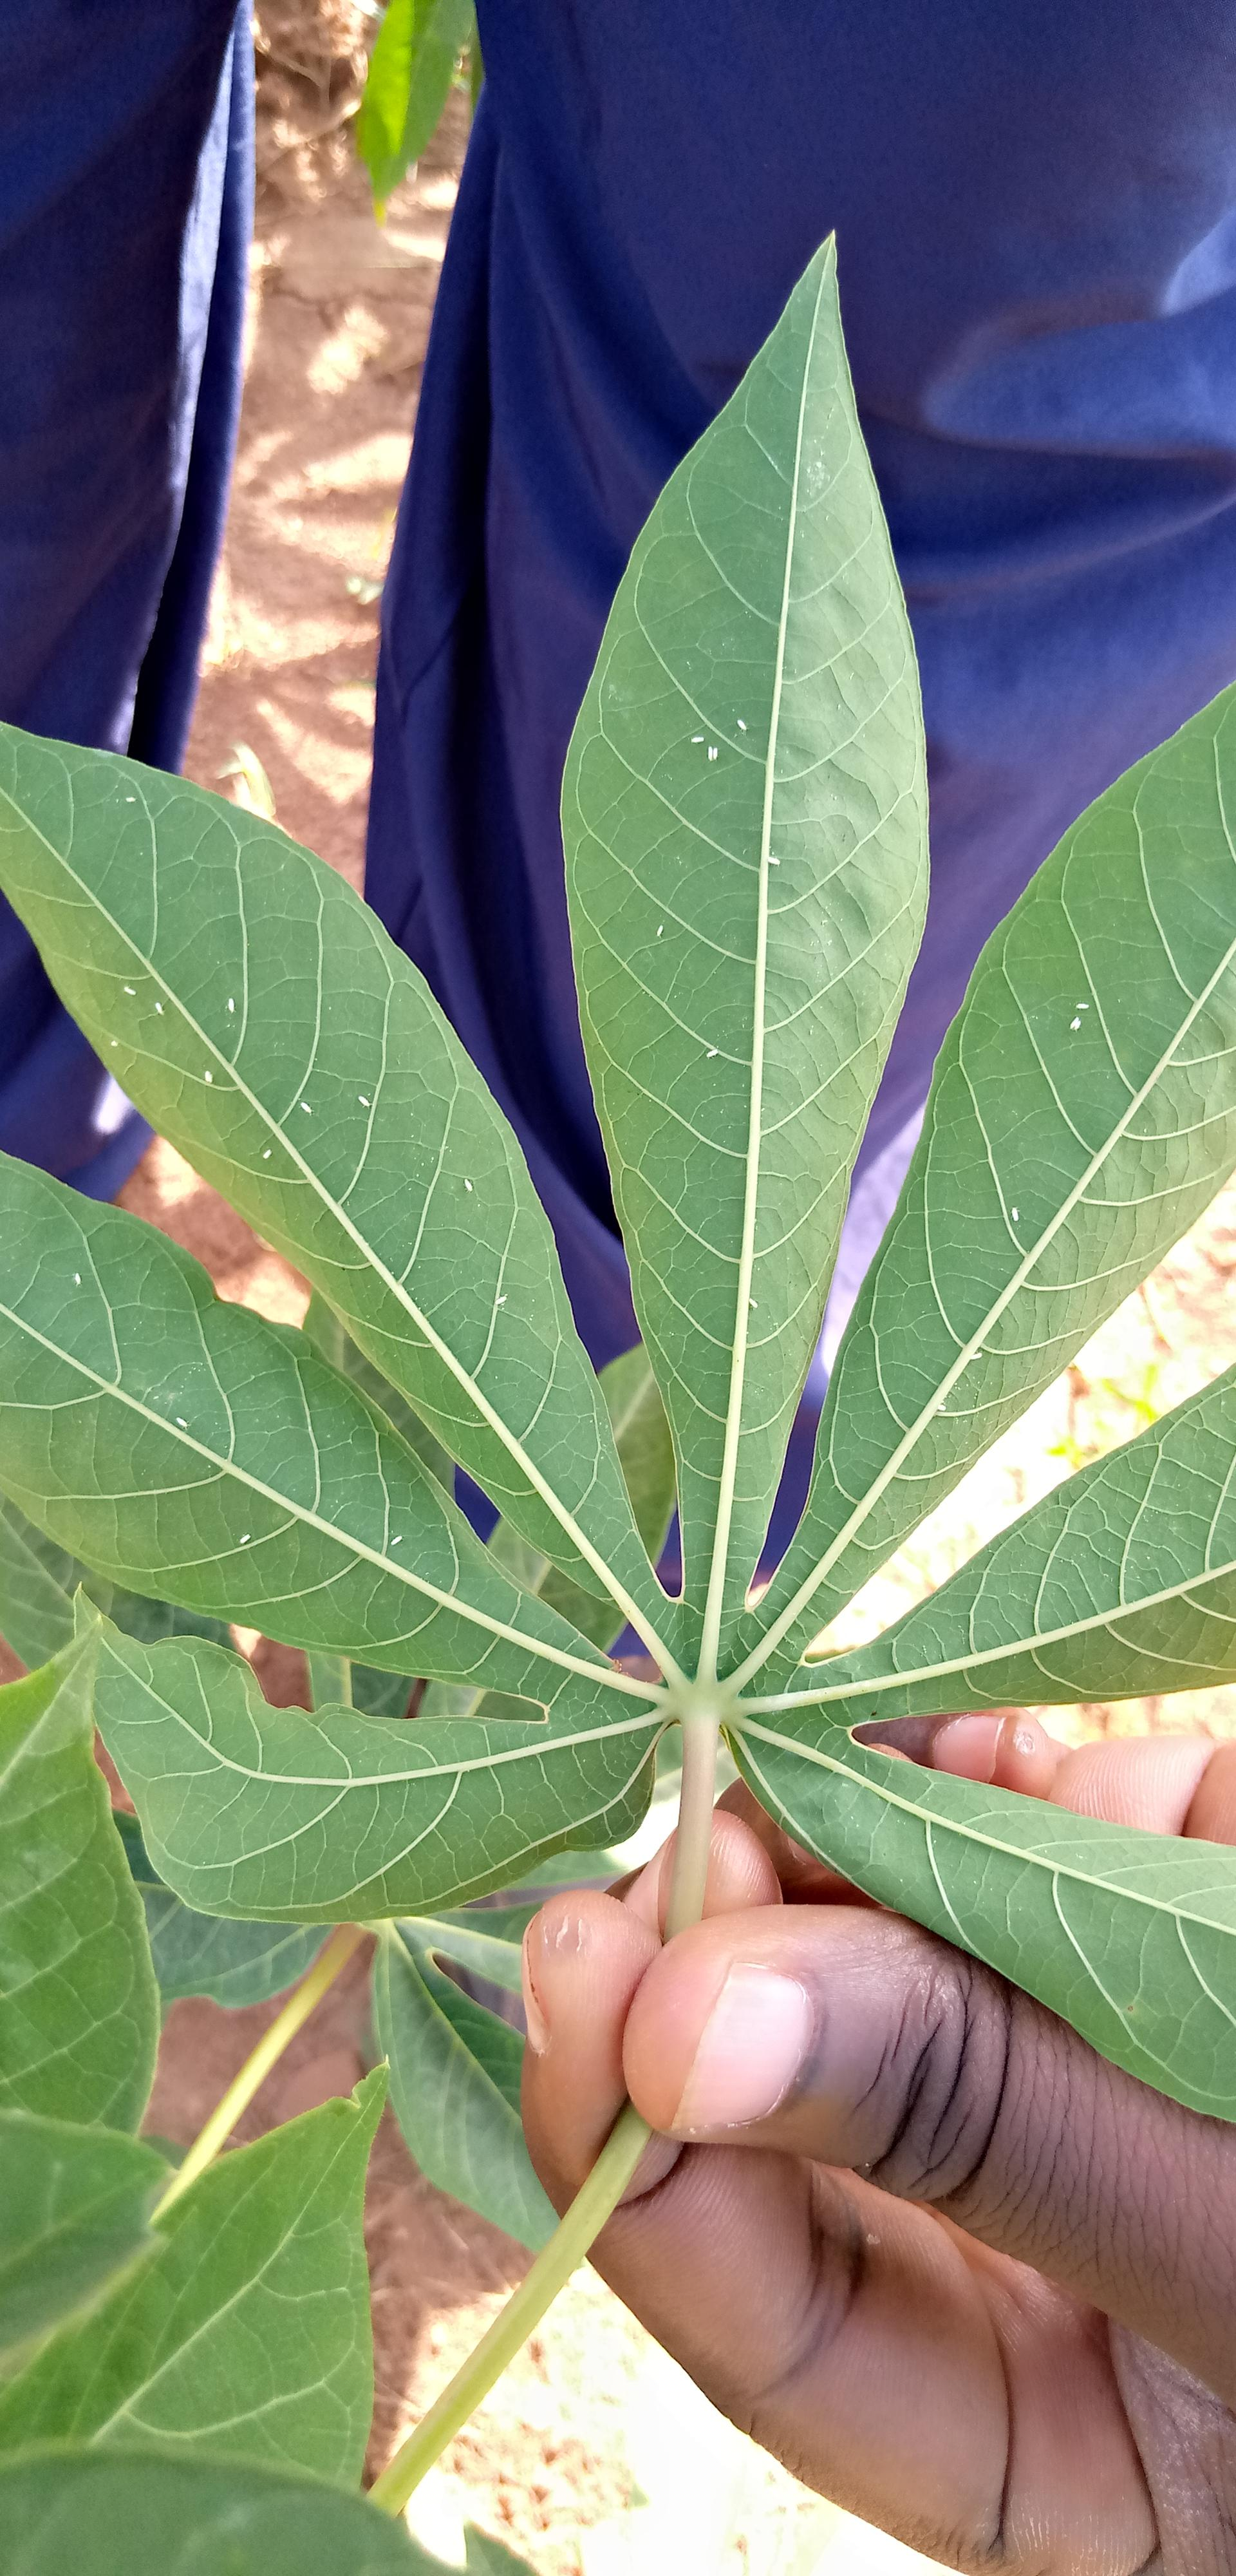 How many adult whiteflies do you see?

30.